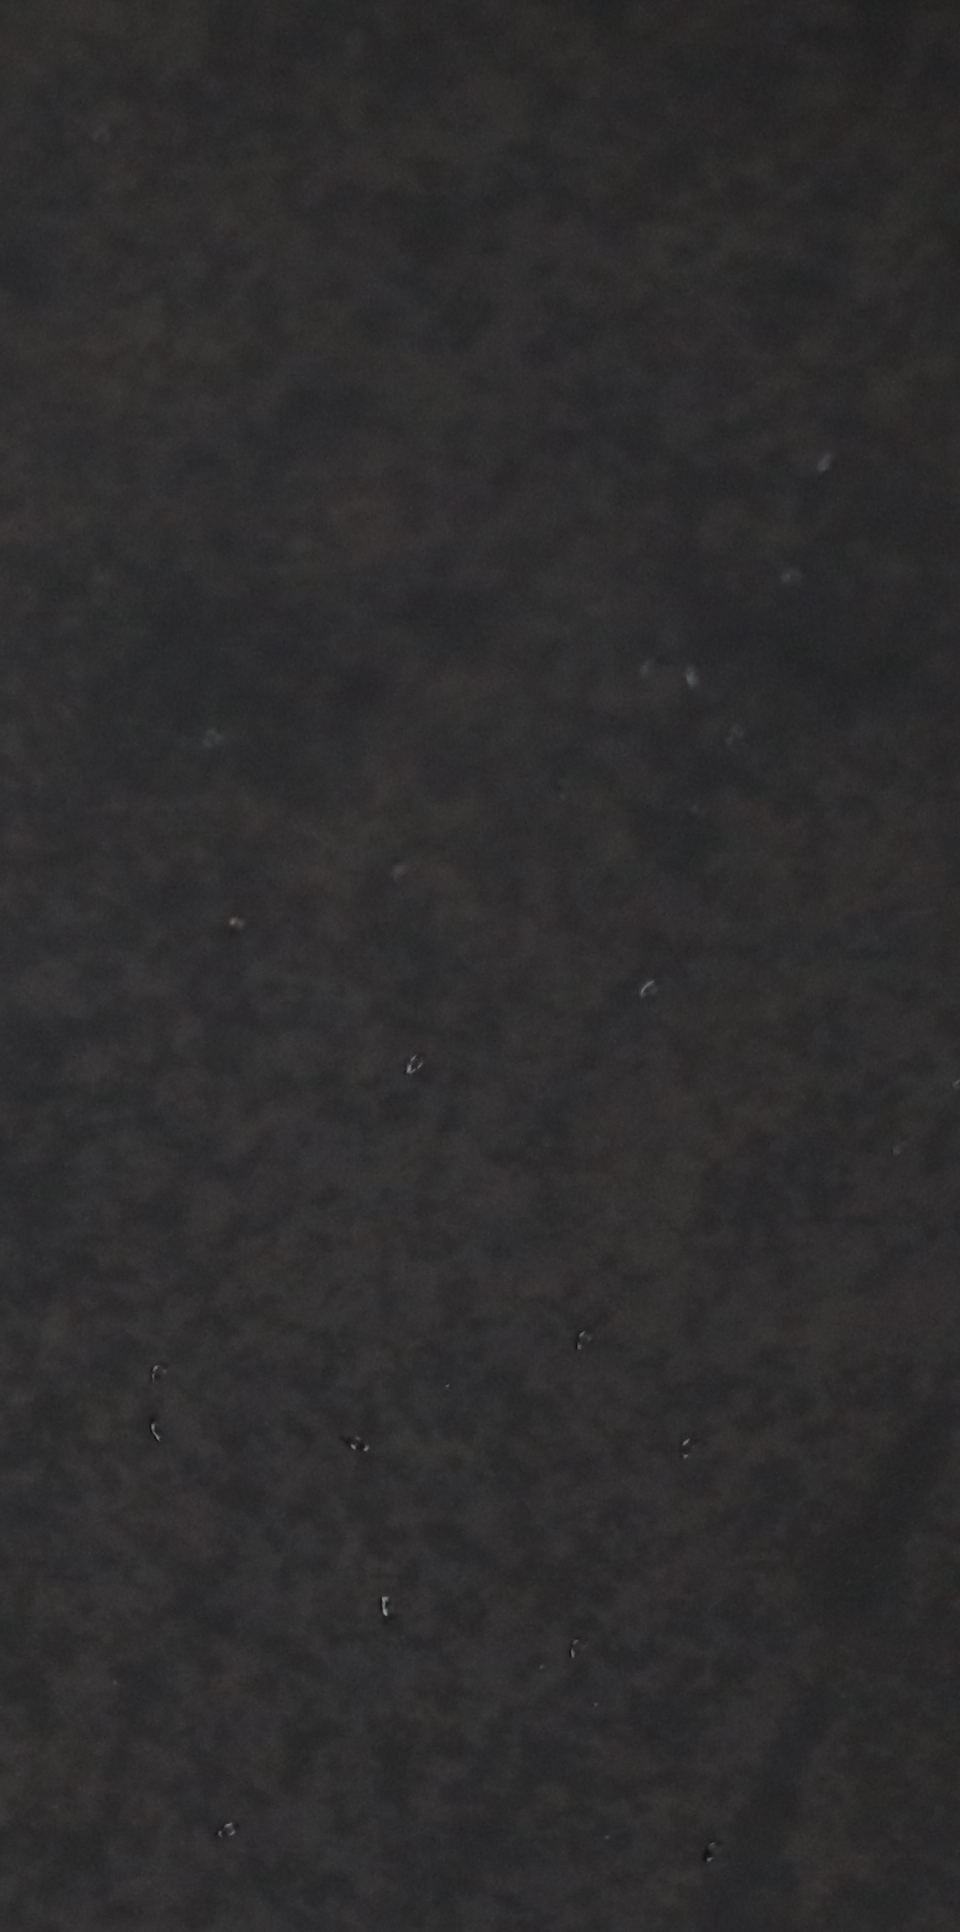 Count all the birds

20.